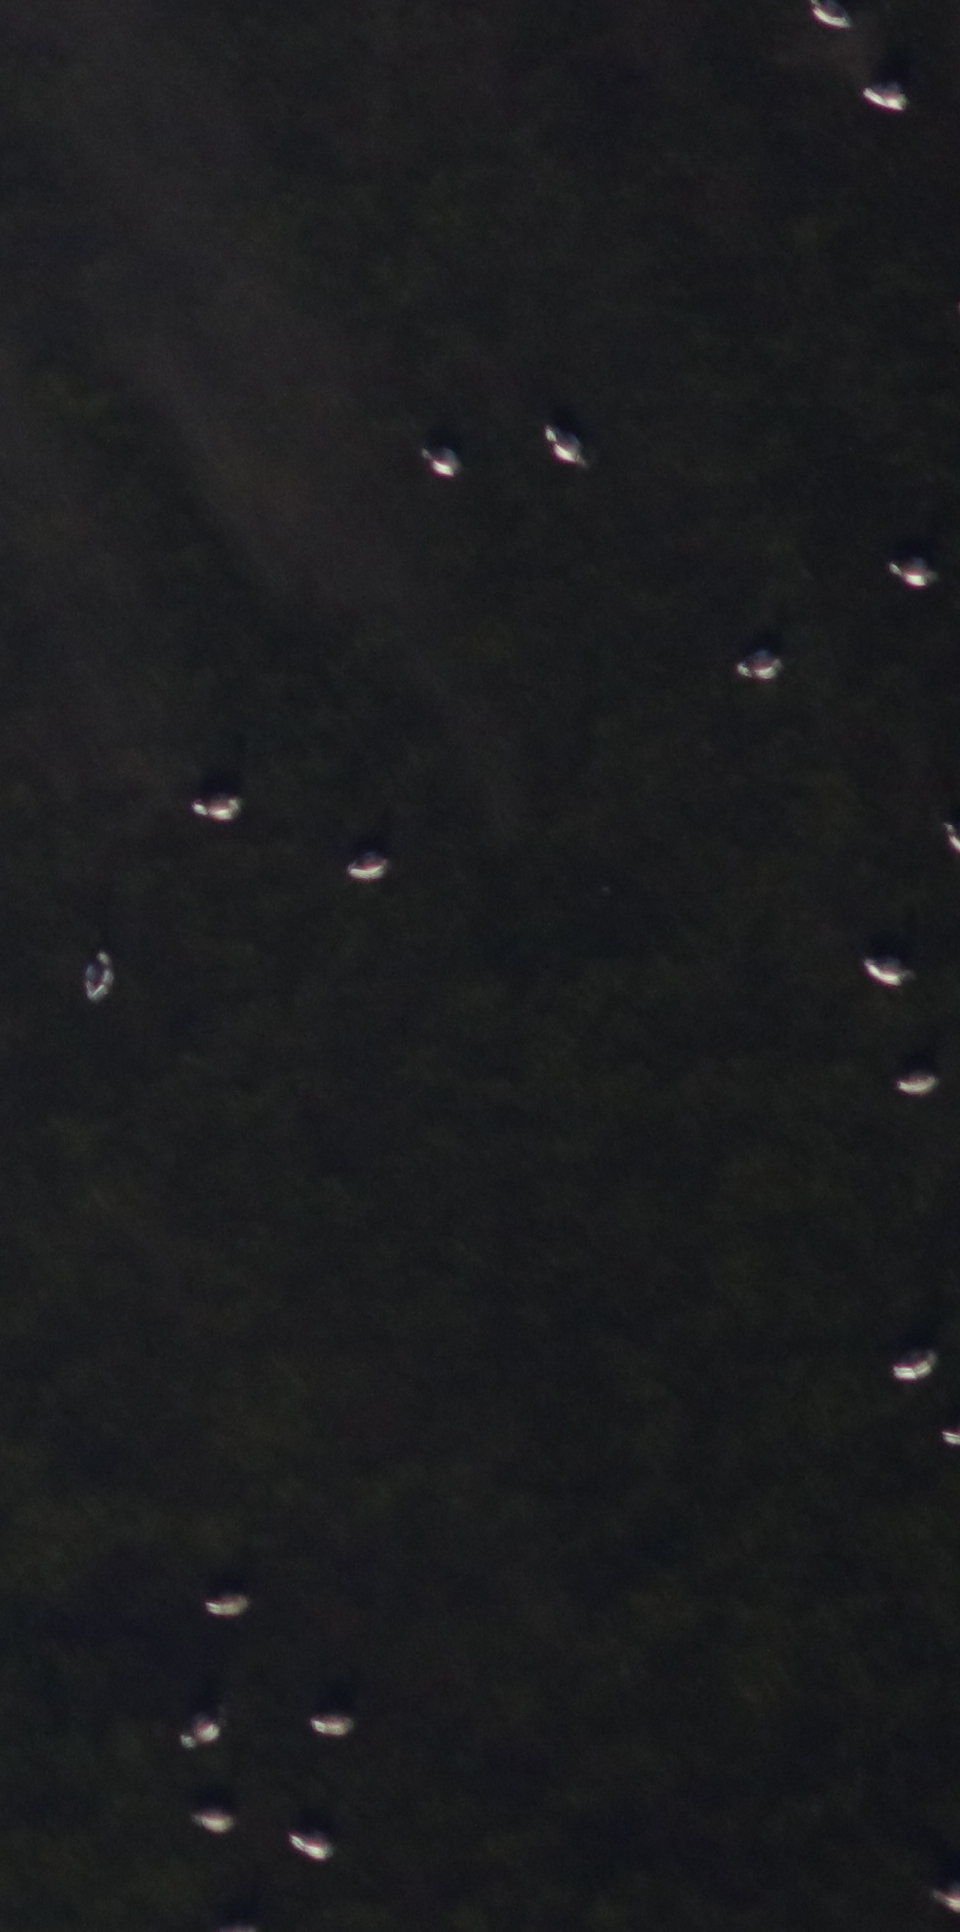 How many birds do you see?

18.